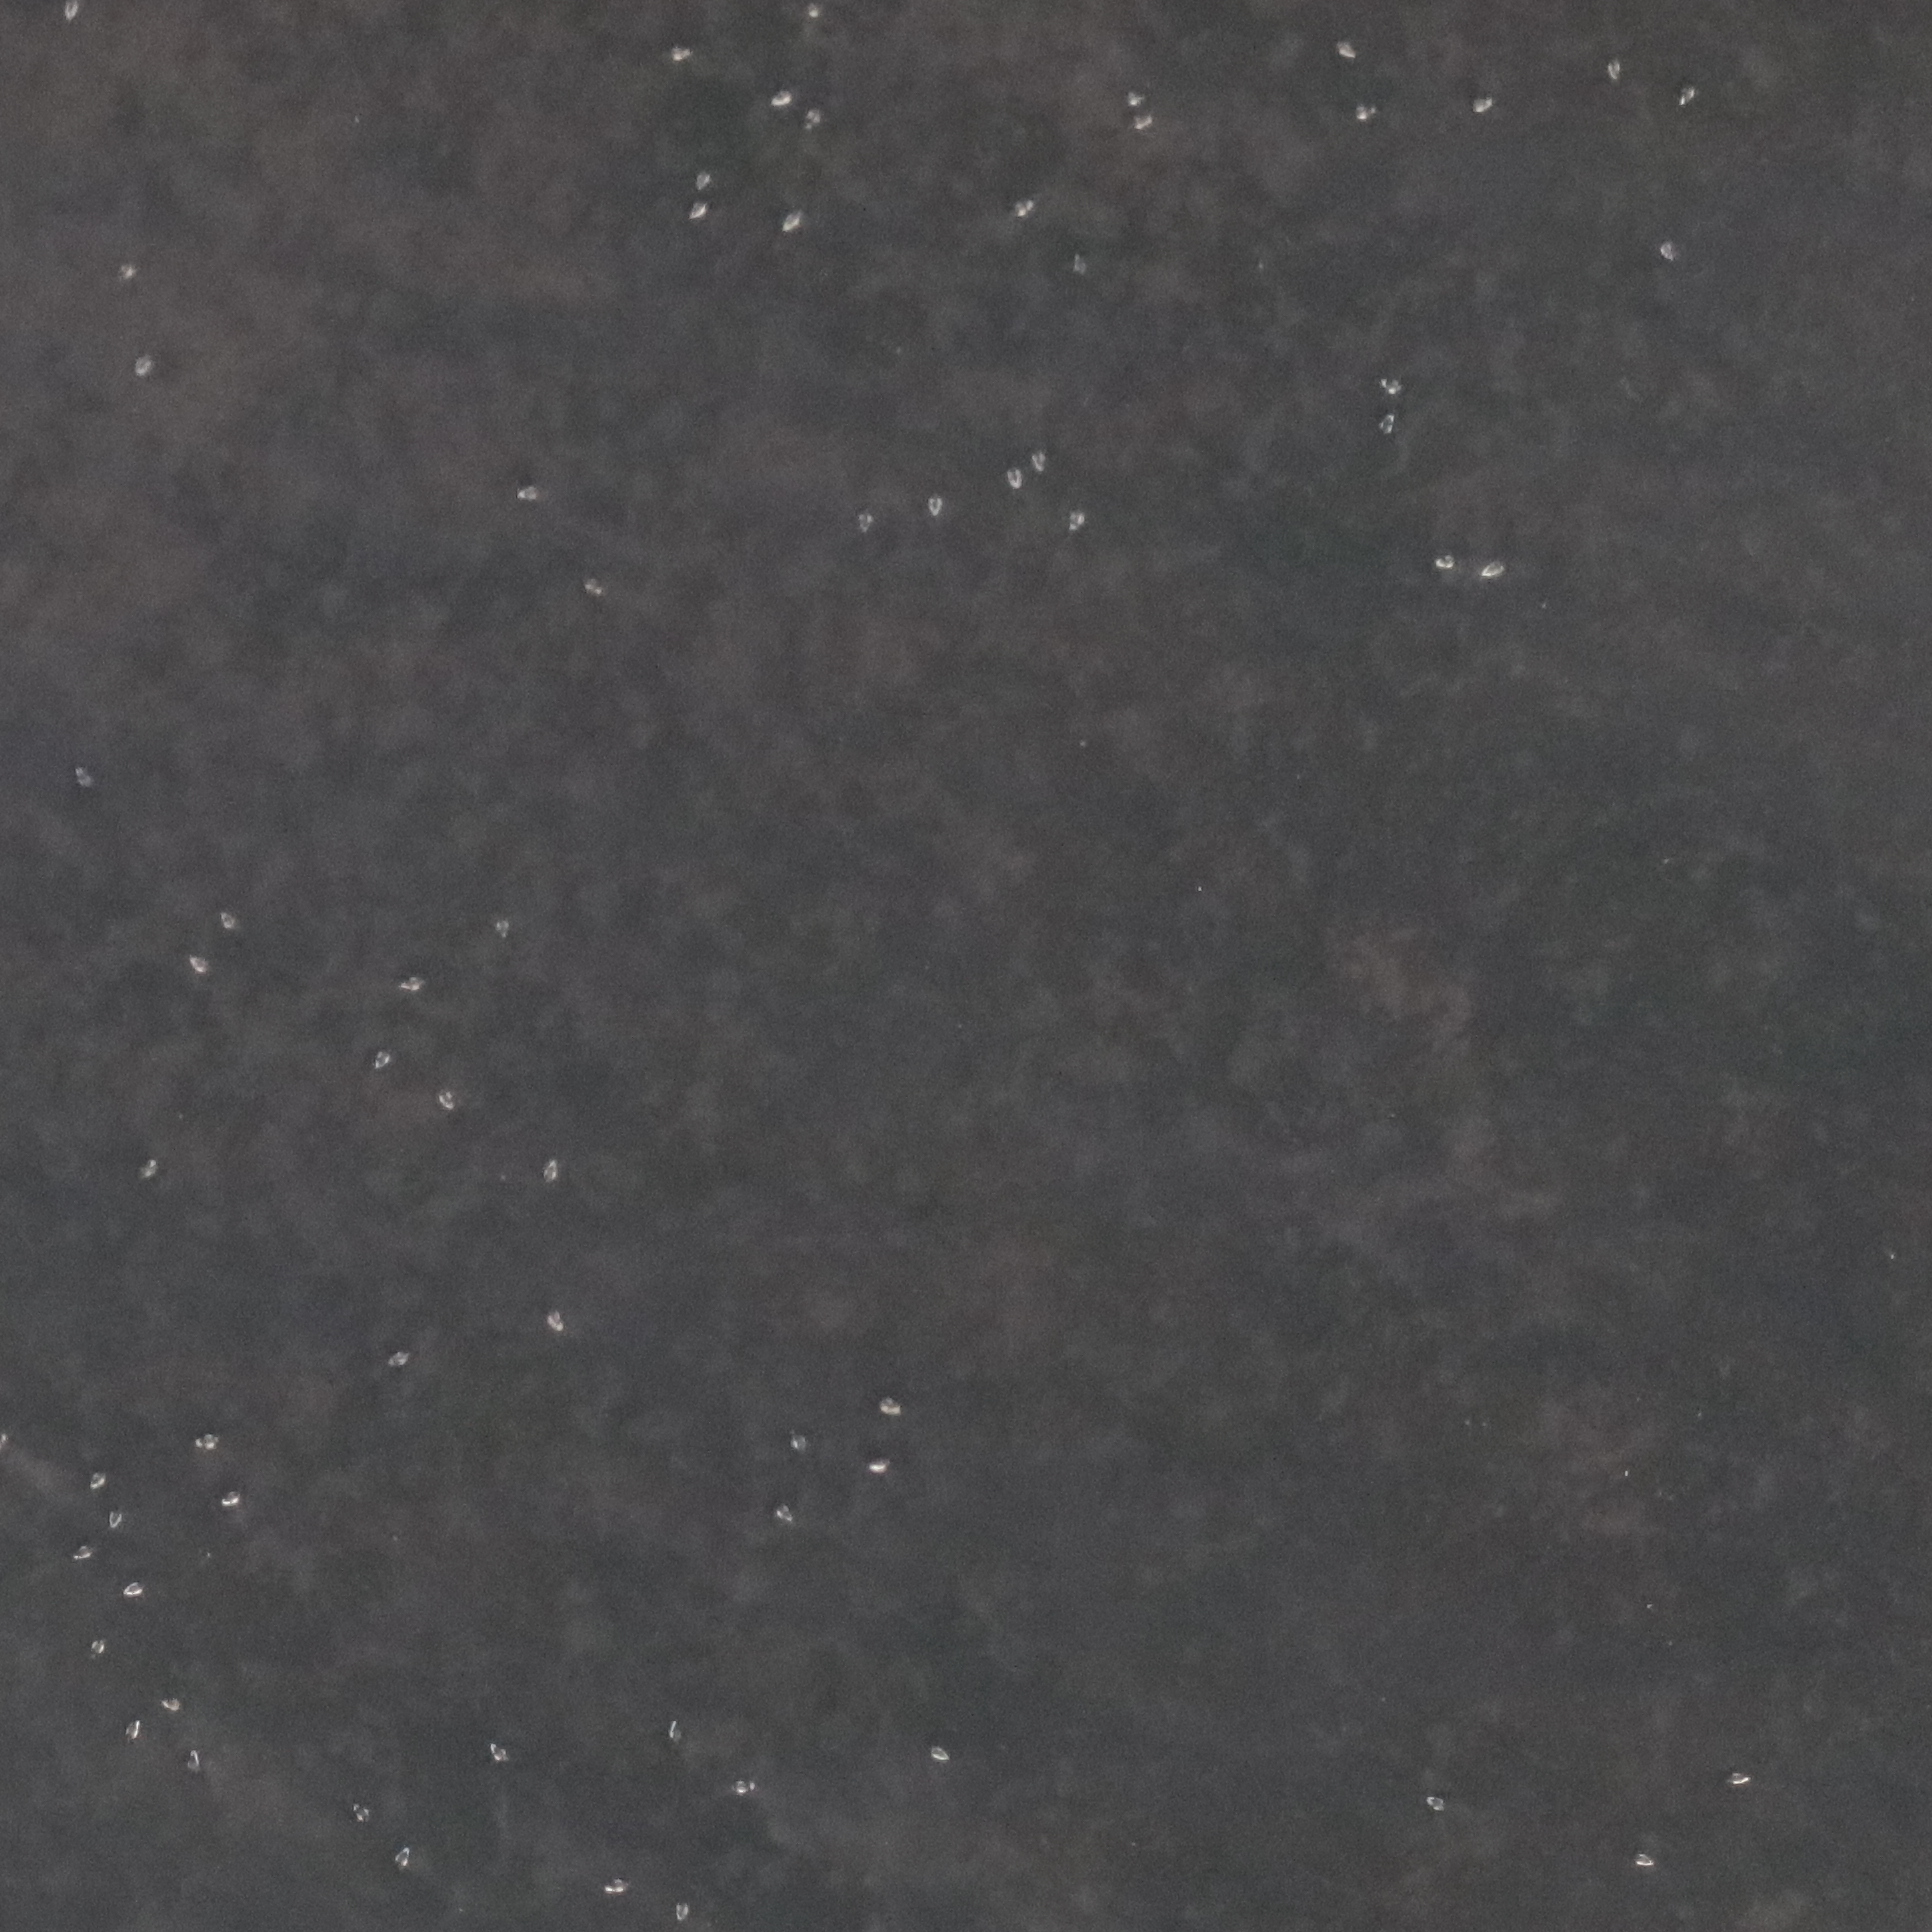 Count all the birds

66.